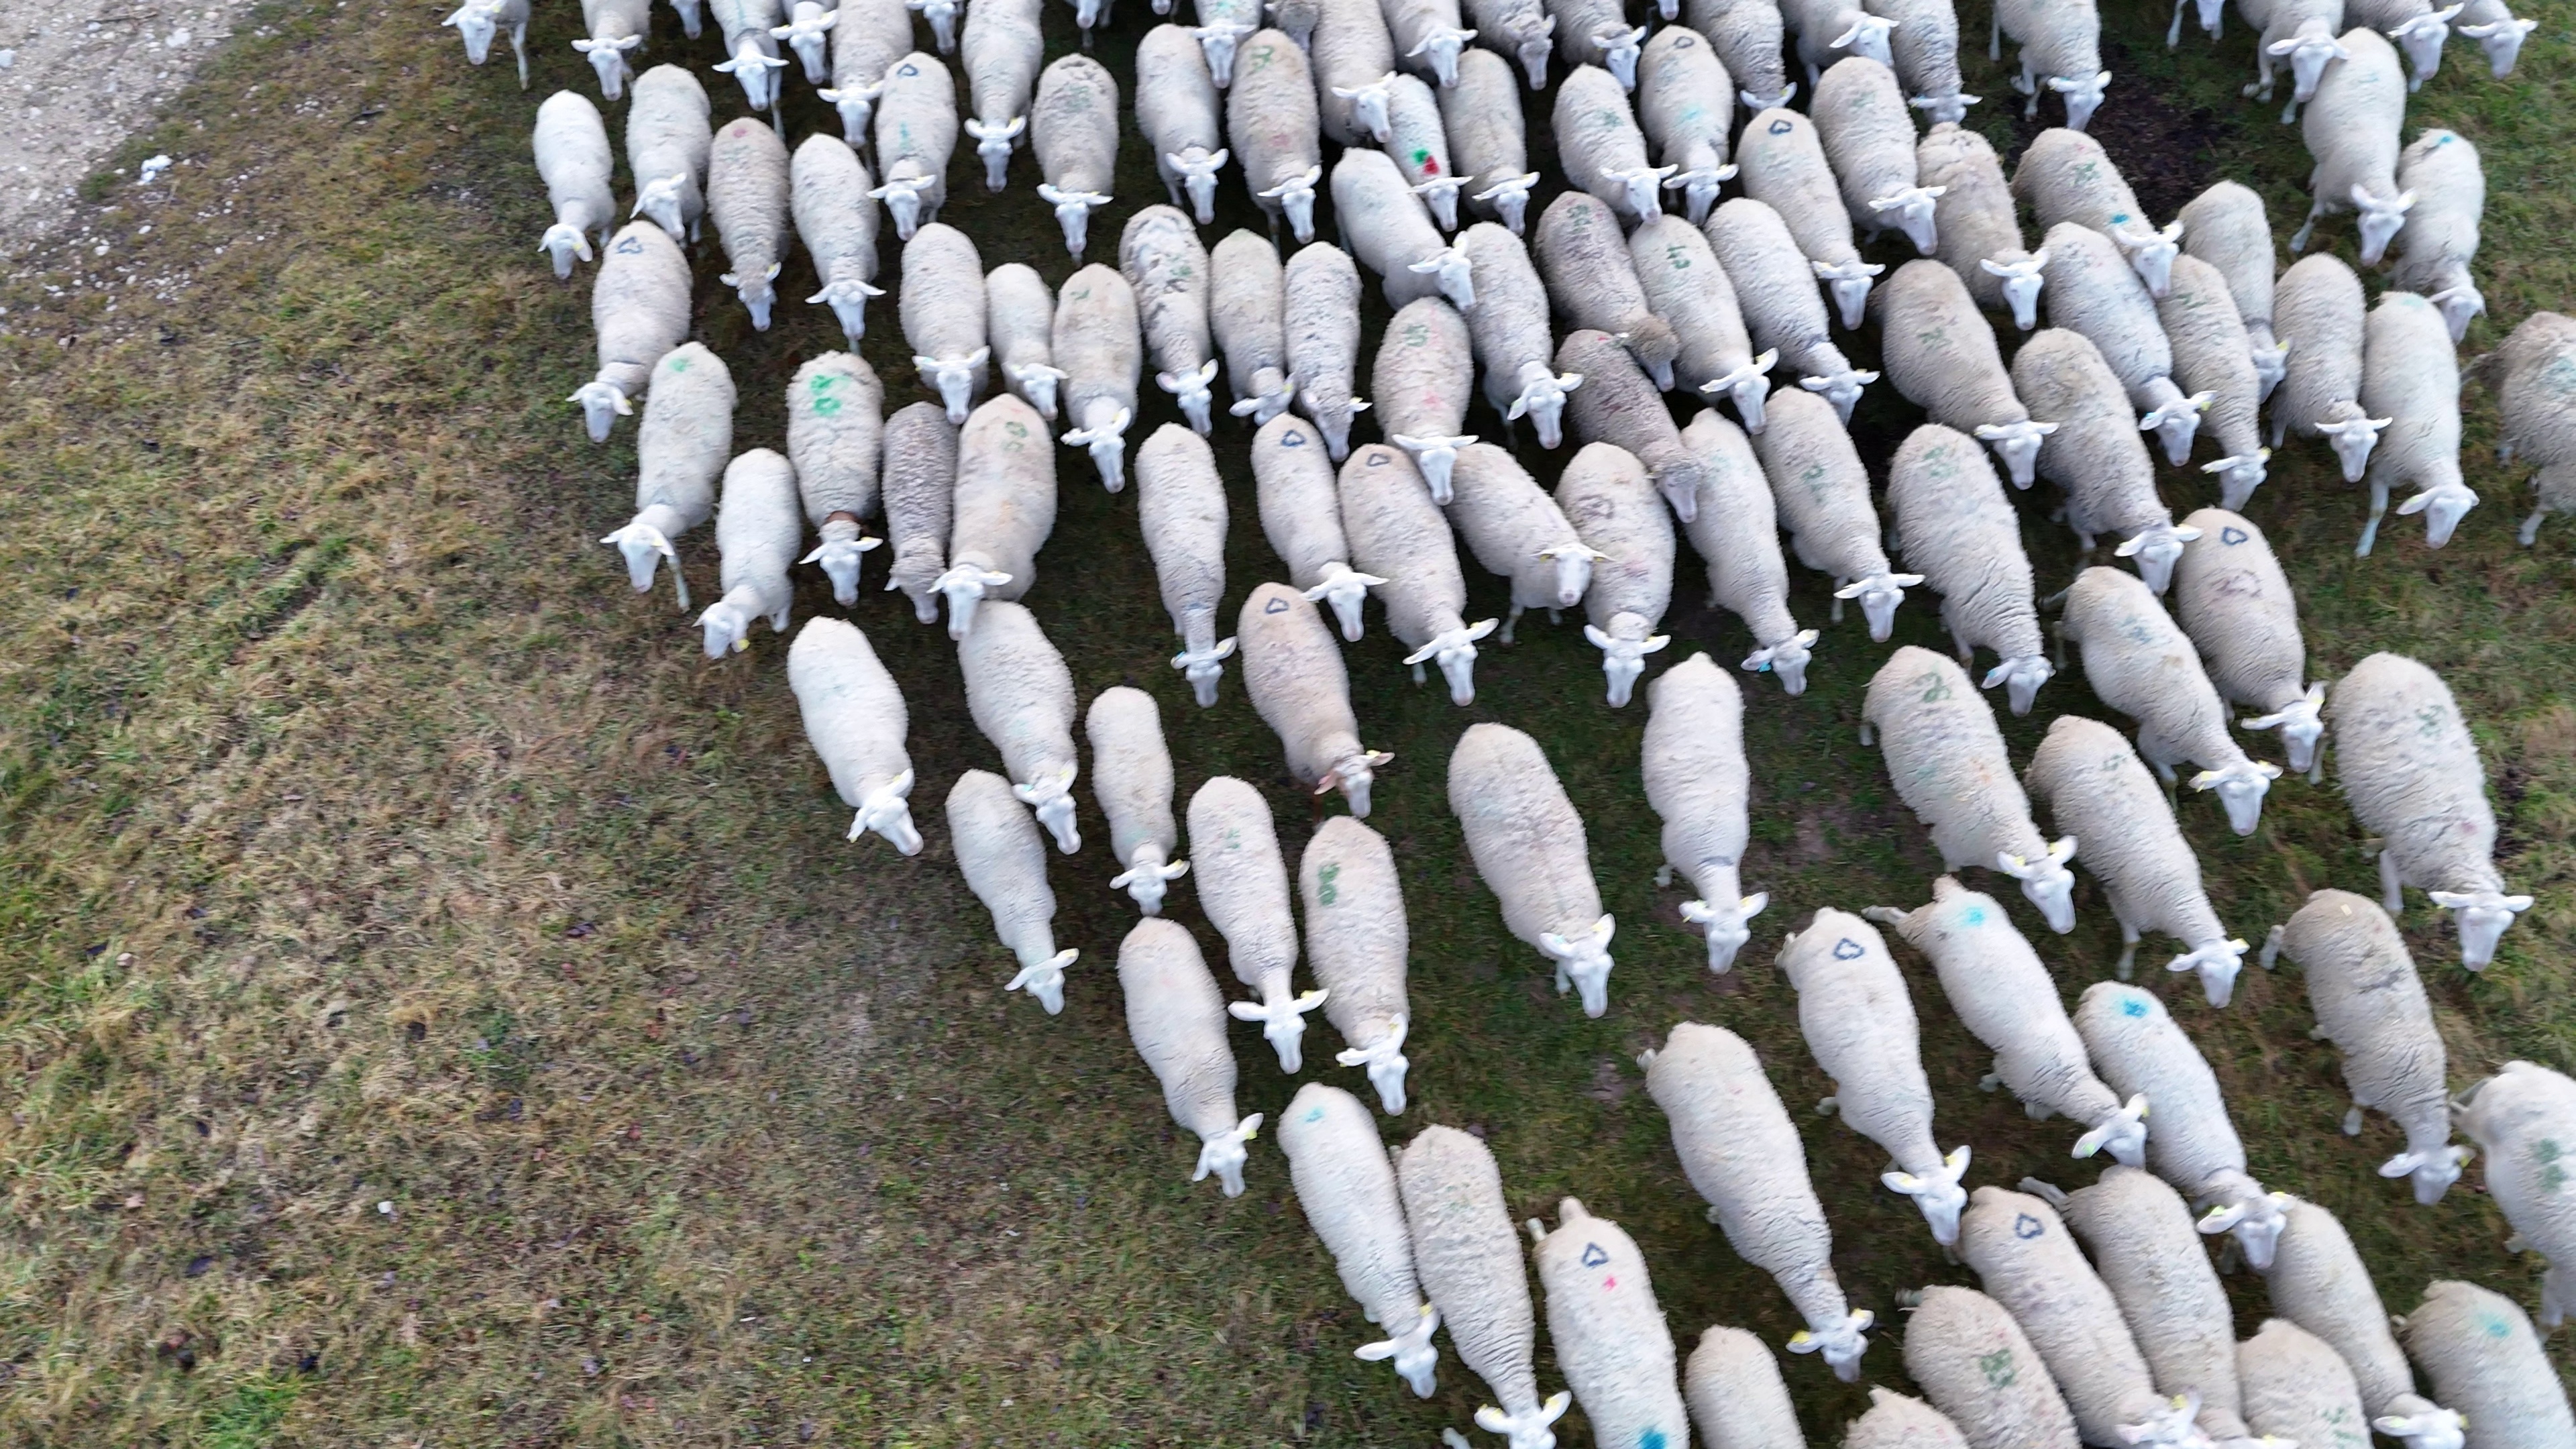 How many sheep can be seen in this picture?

104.